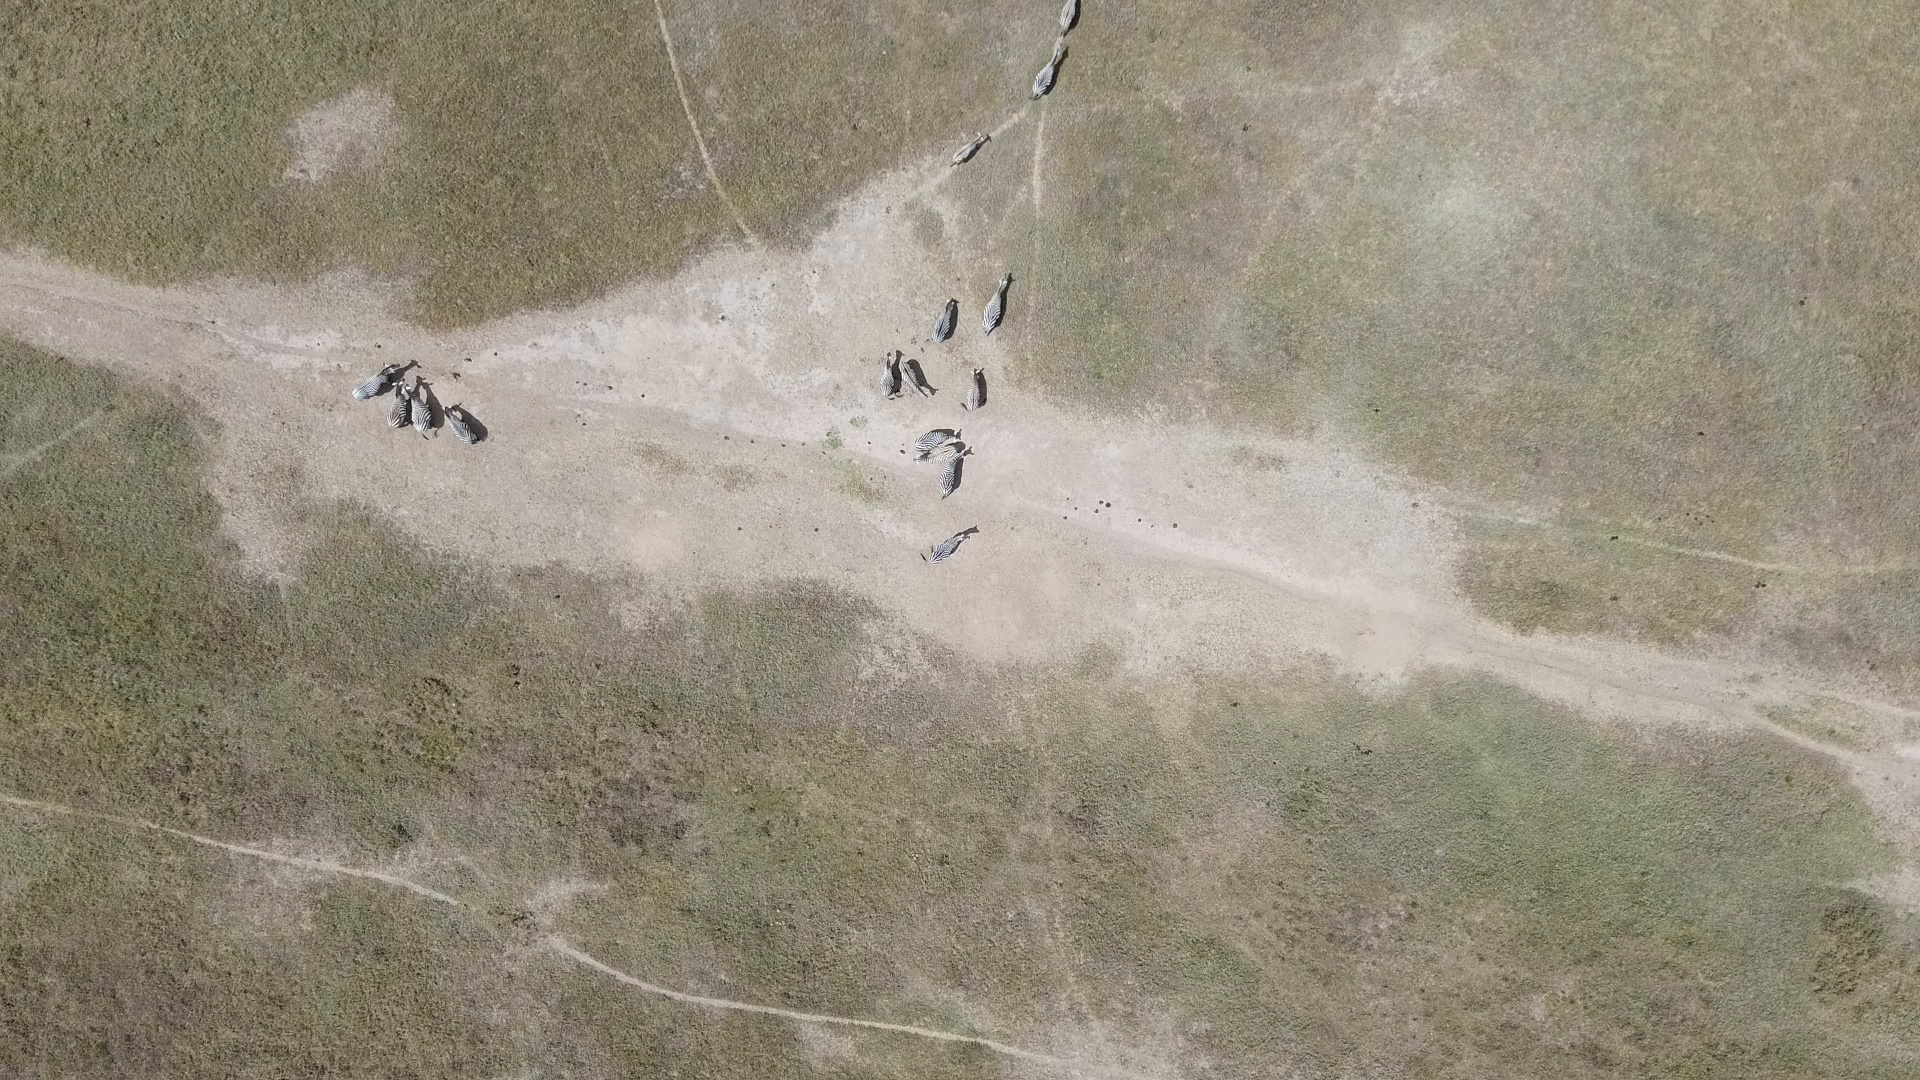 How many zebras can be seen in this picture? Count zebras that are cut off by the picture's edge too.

17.